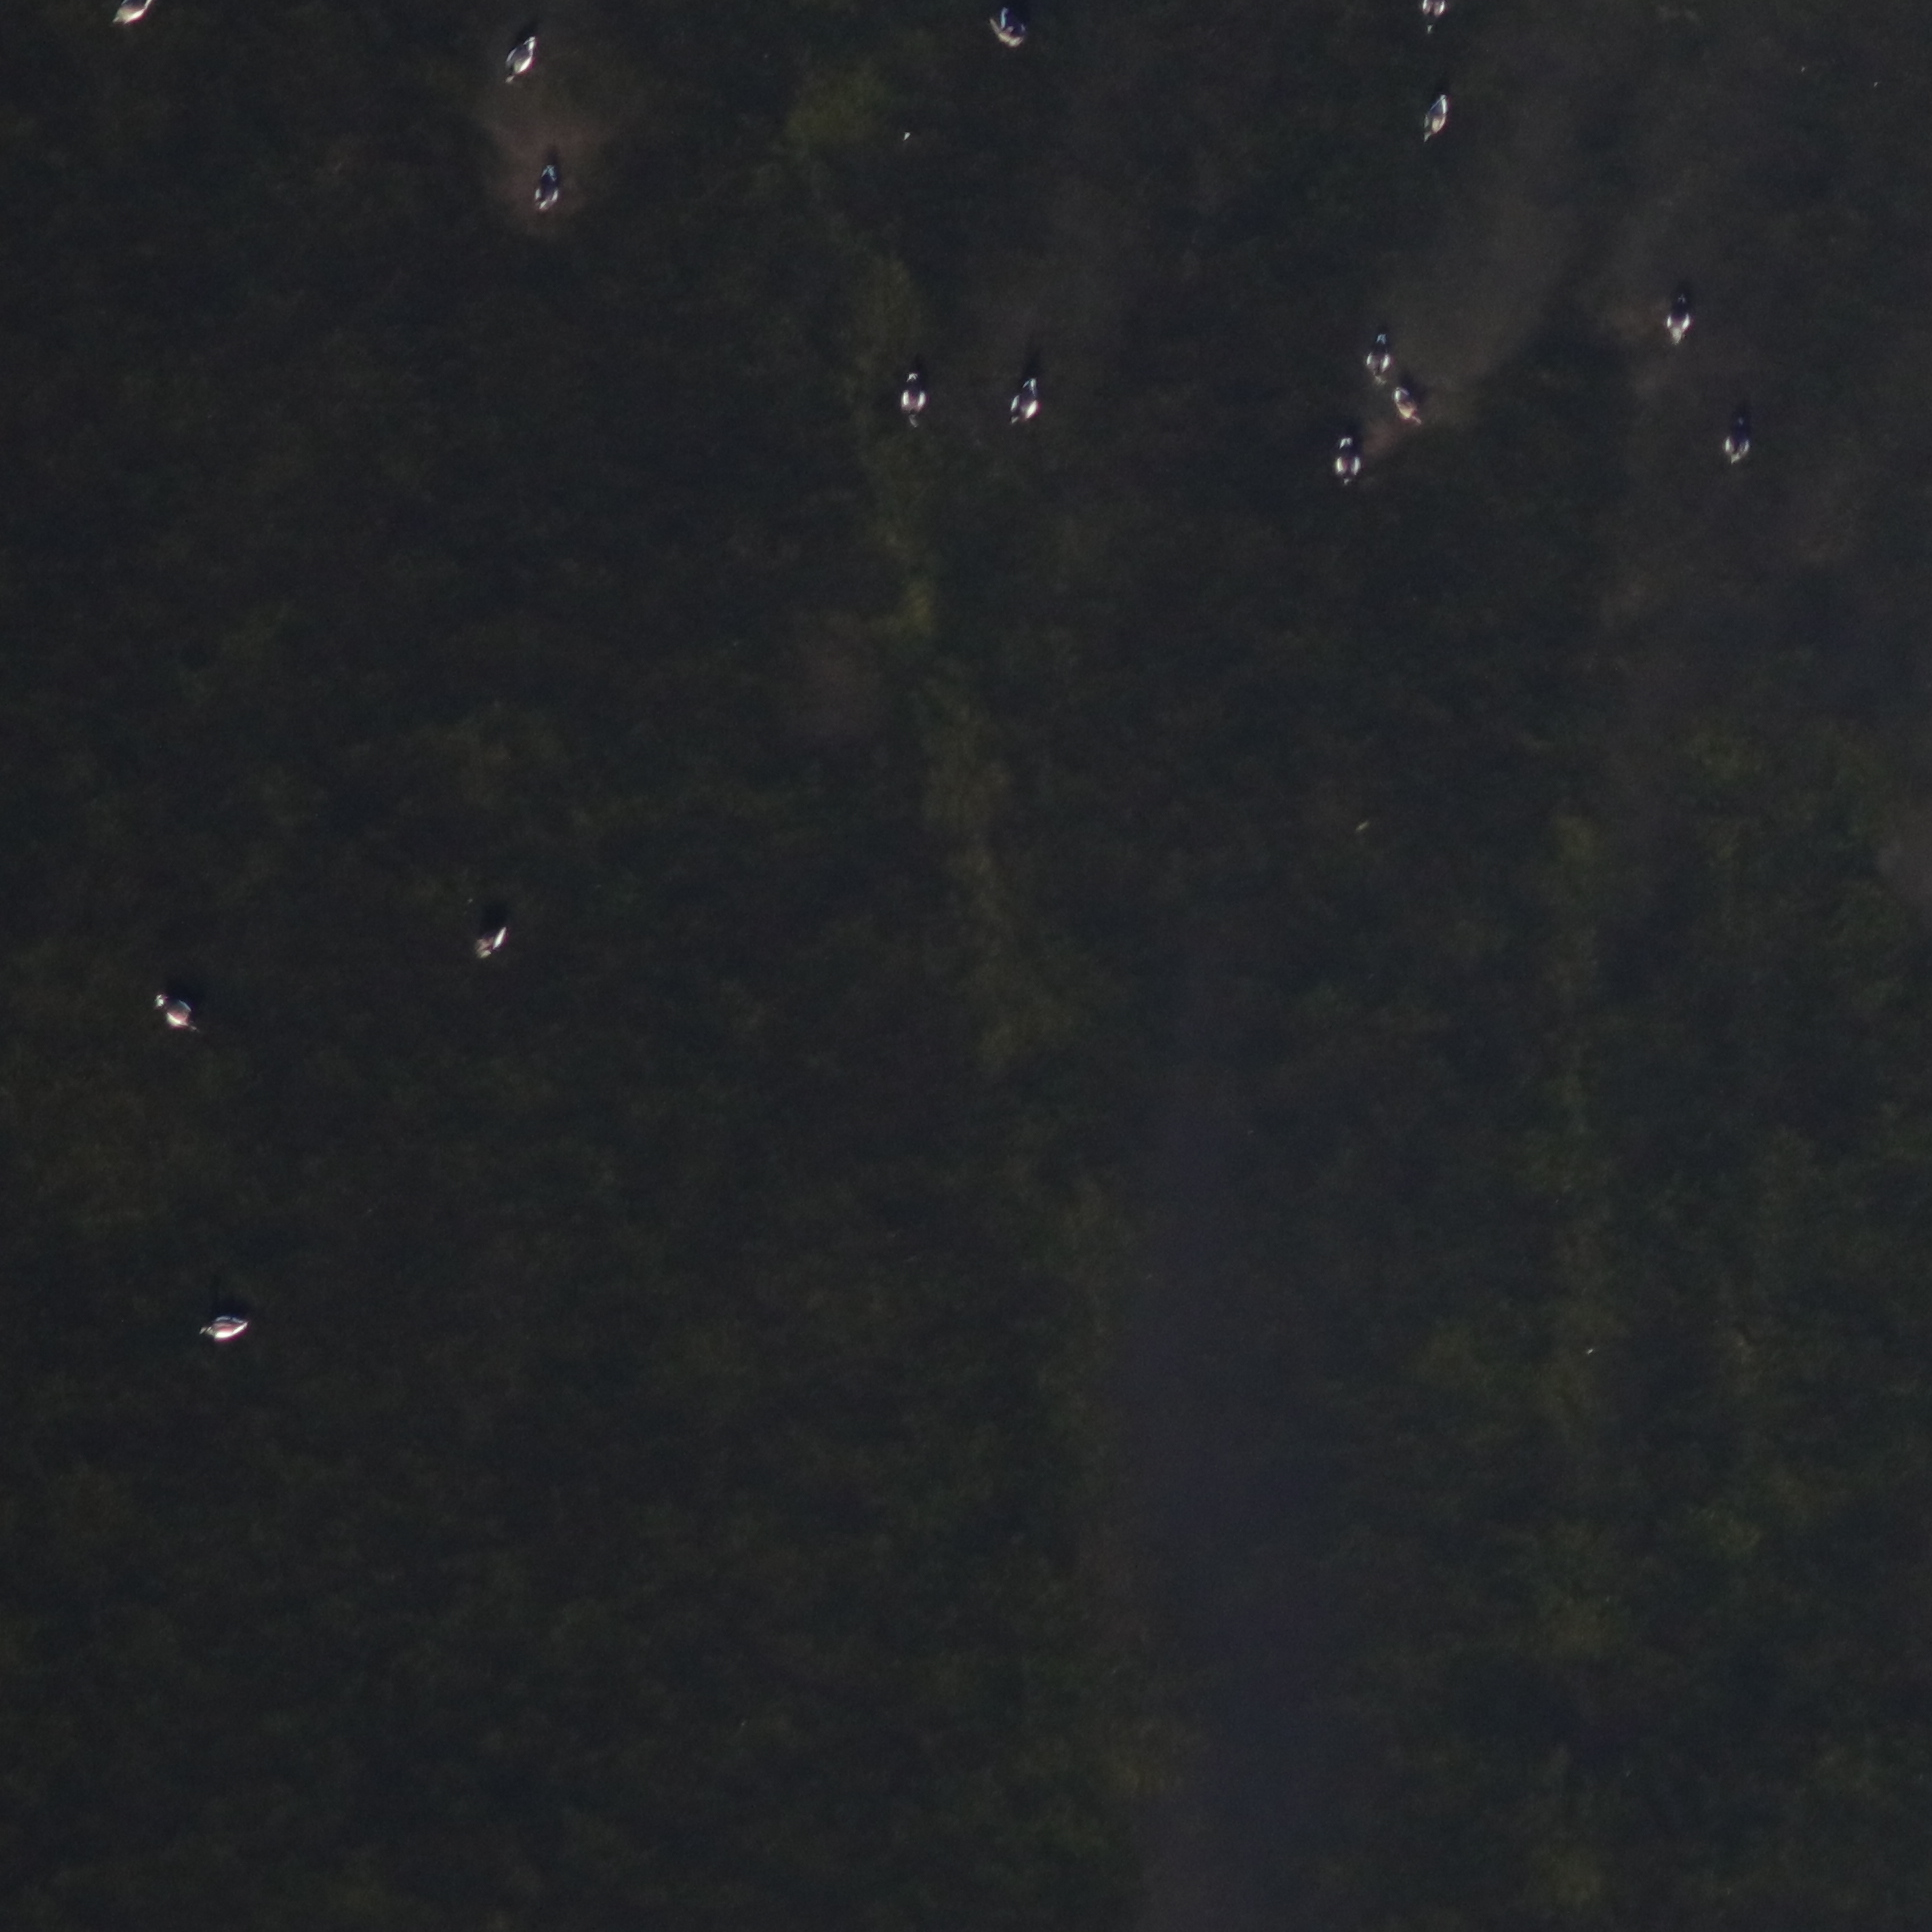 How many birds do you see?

16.